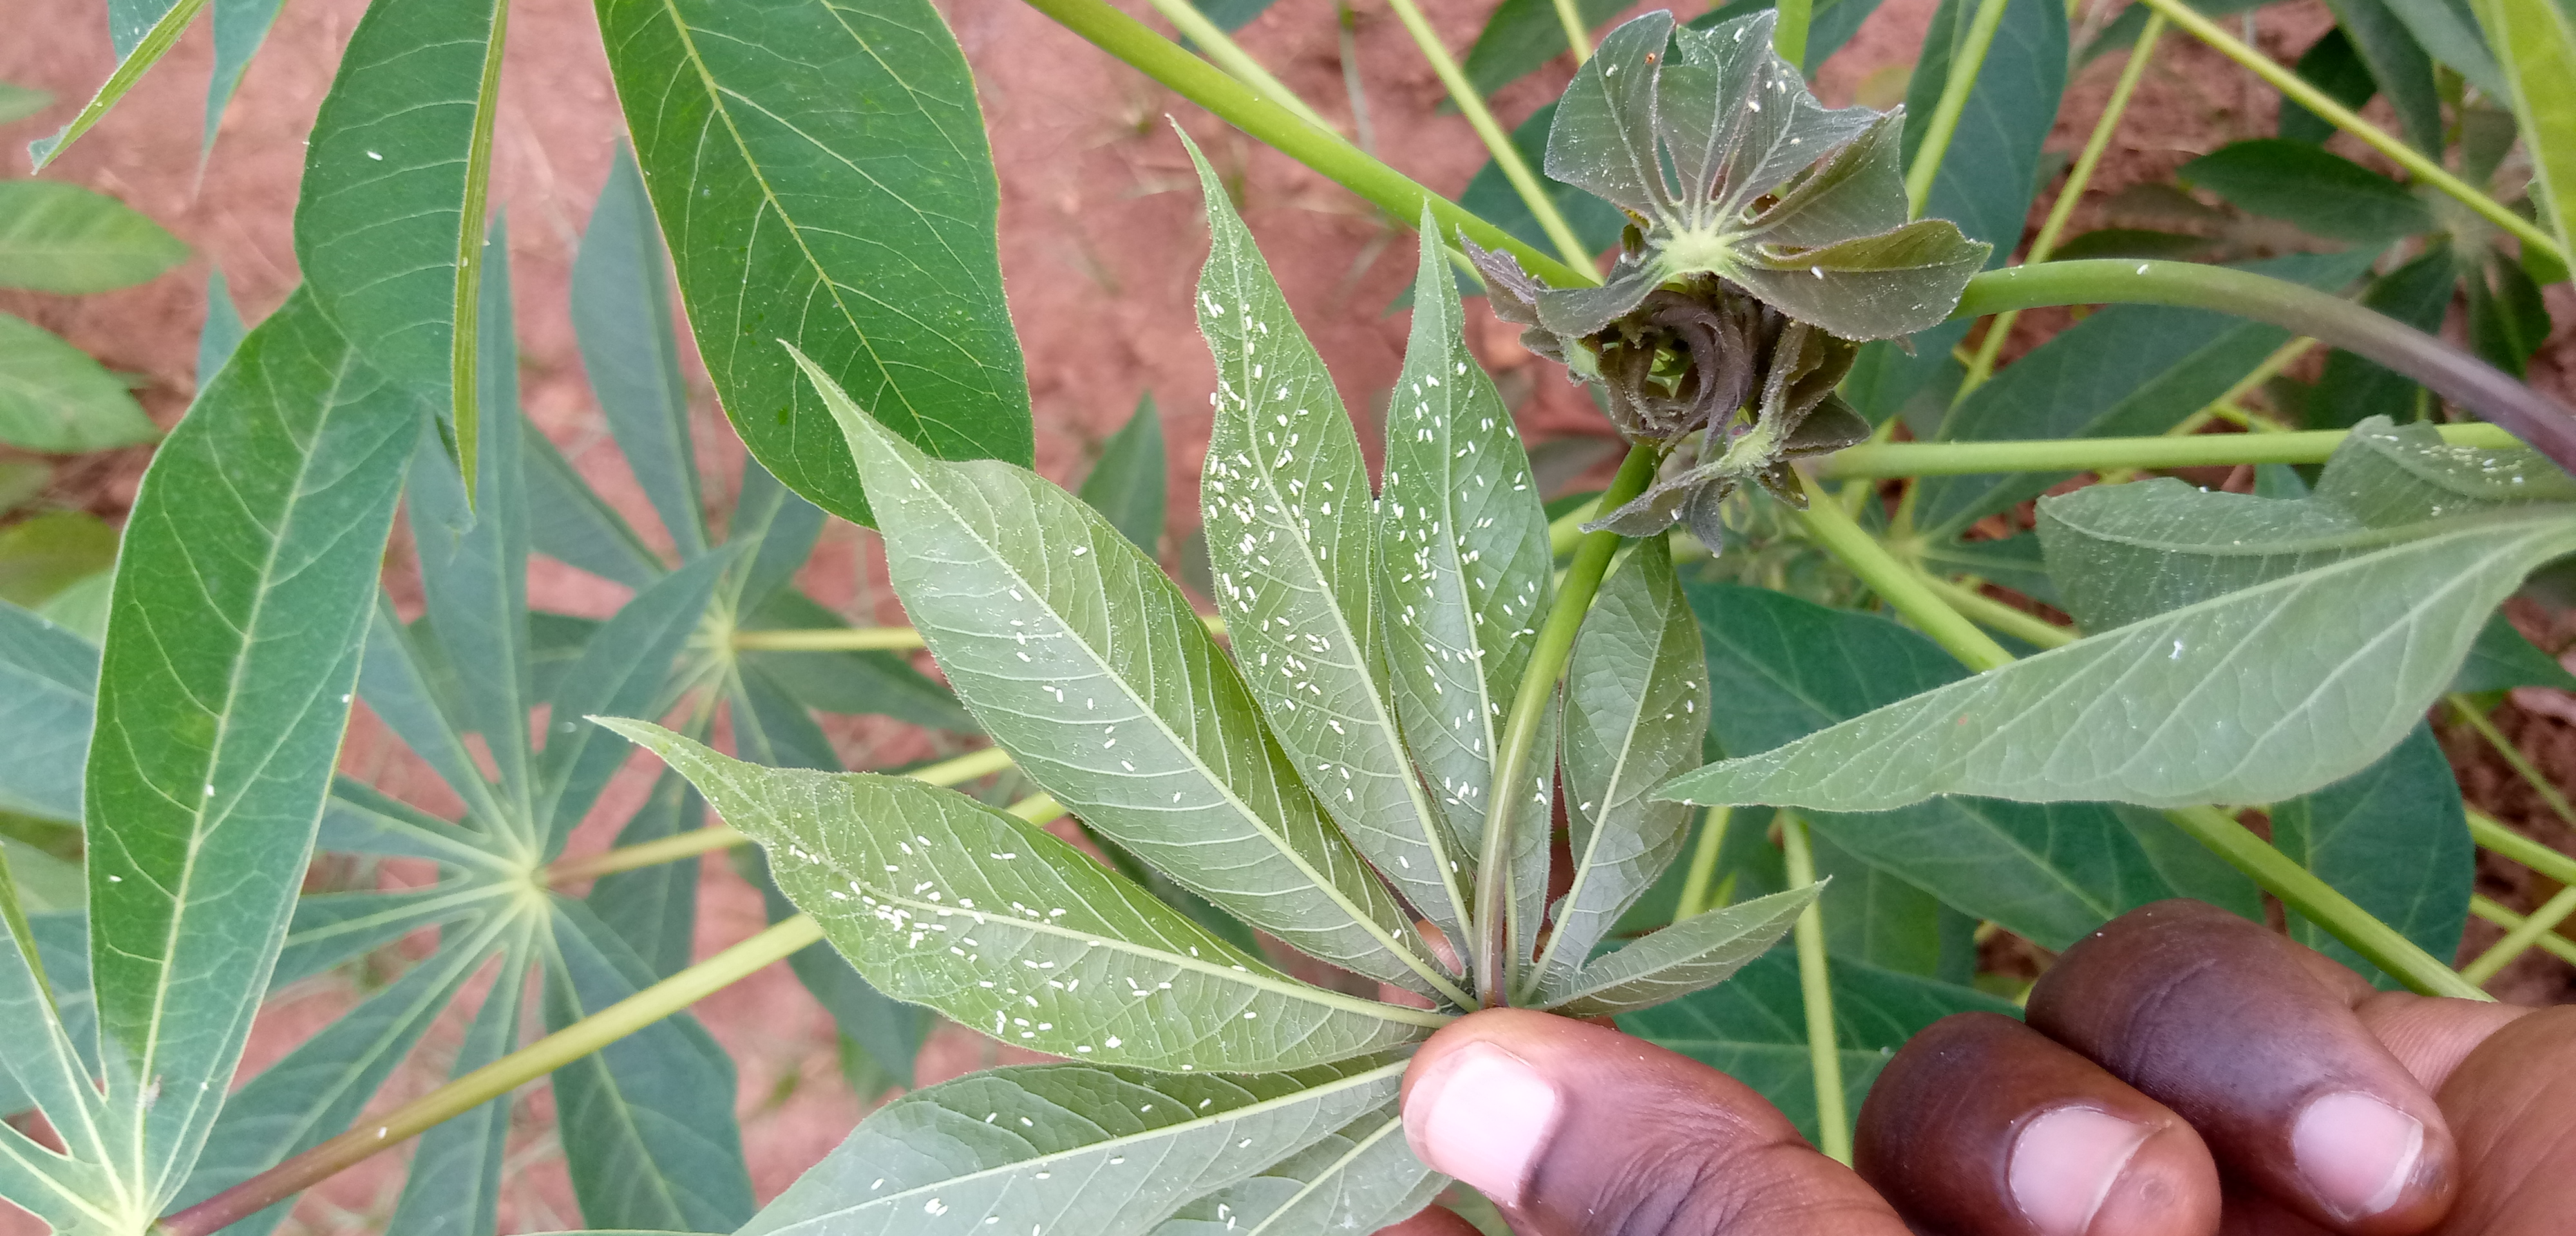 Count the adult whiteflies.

256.